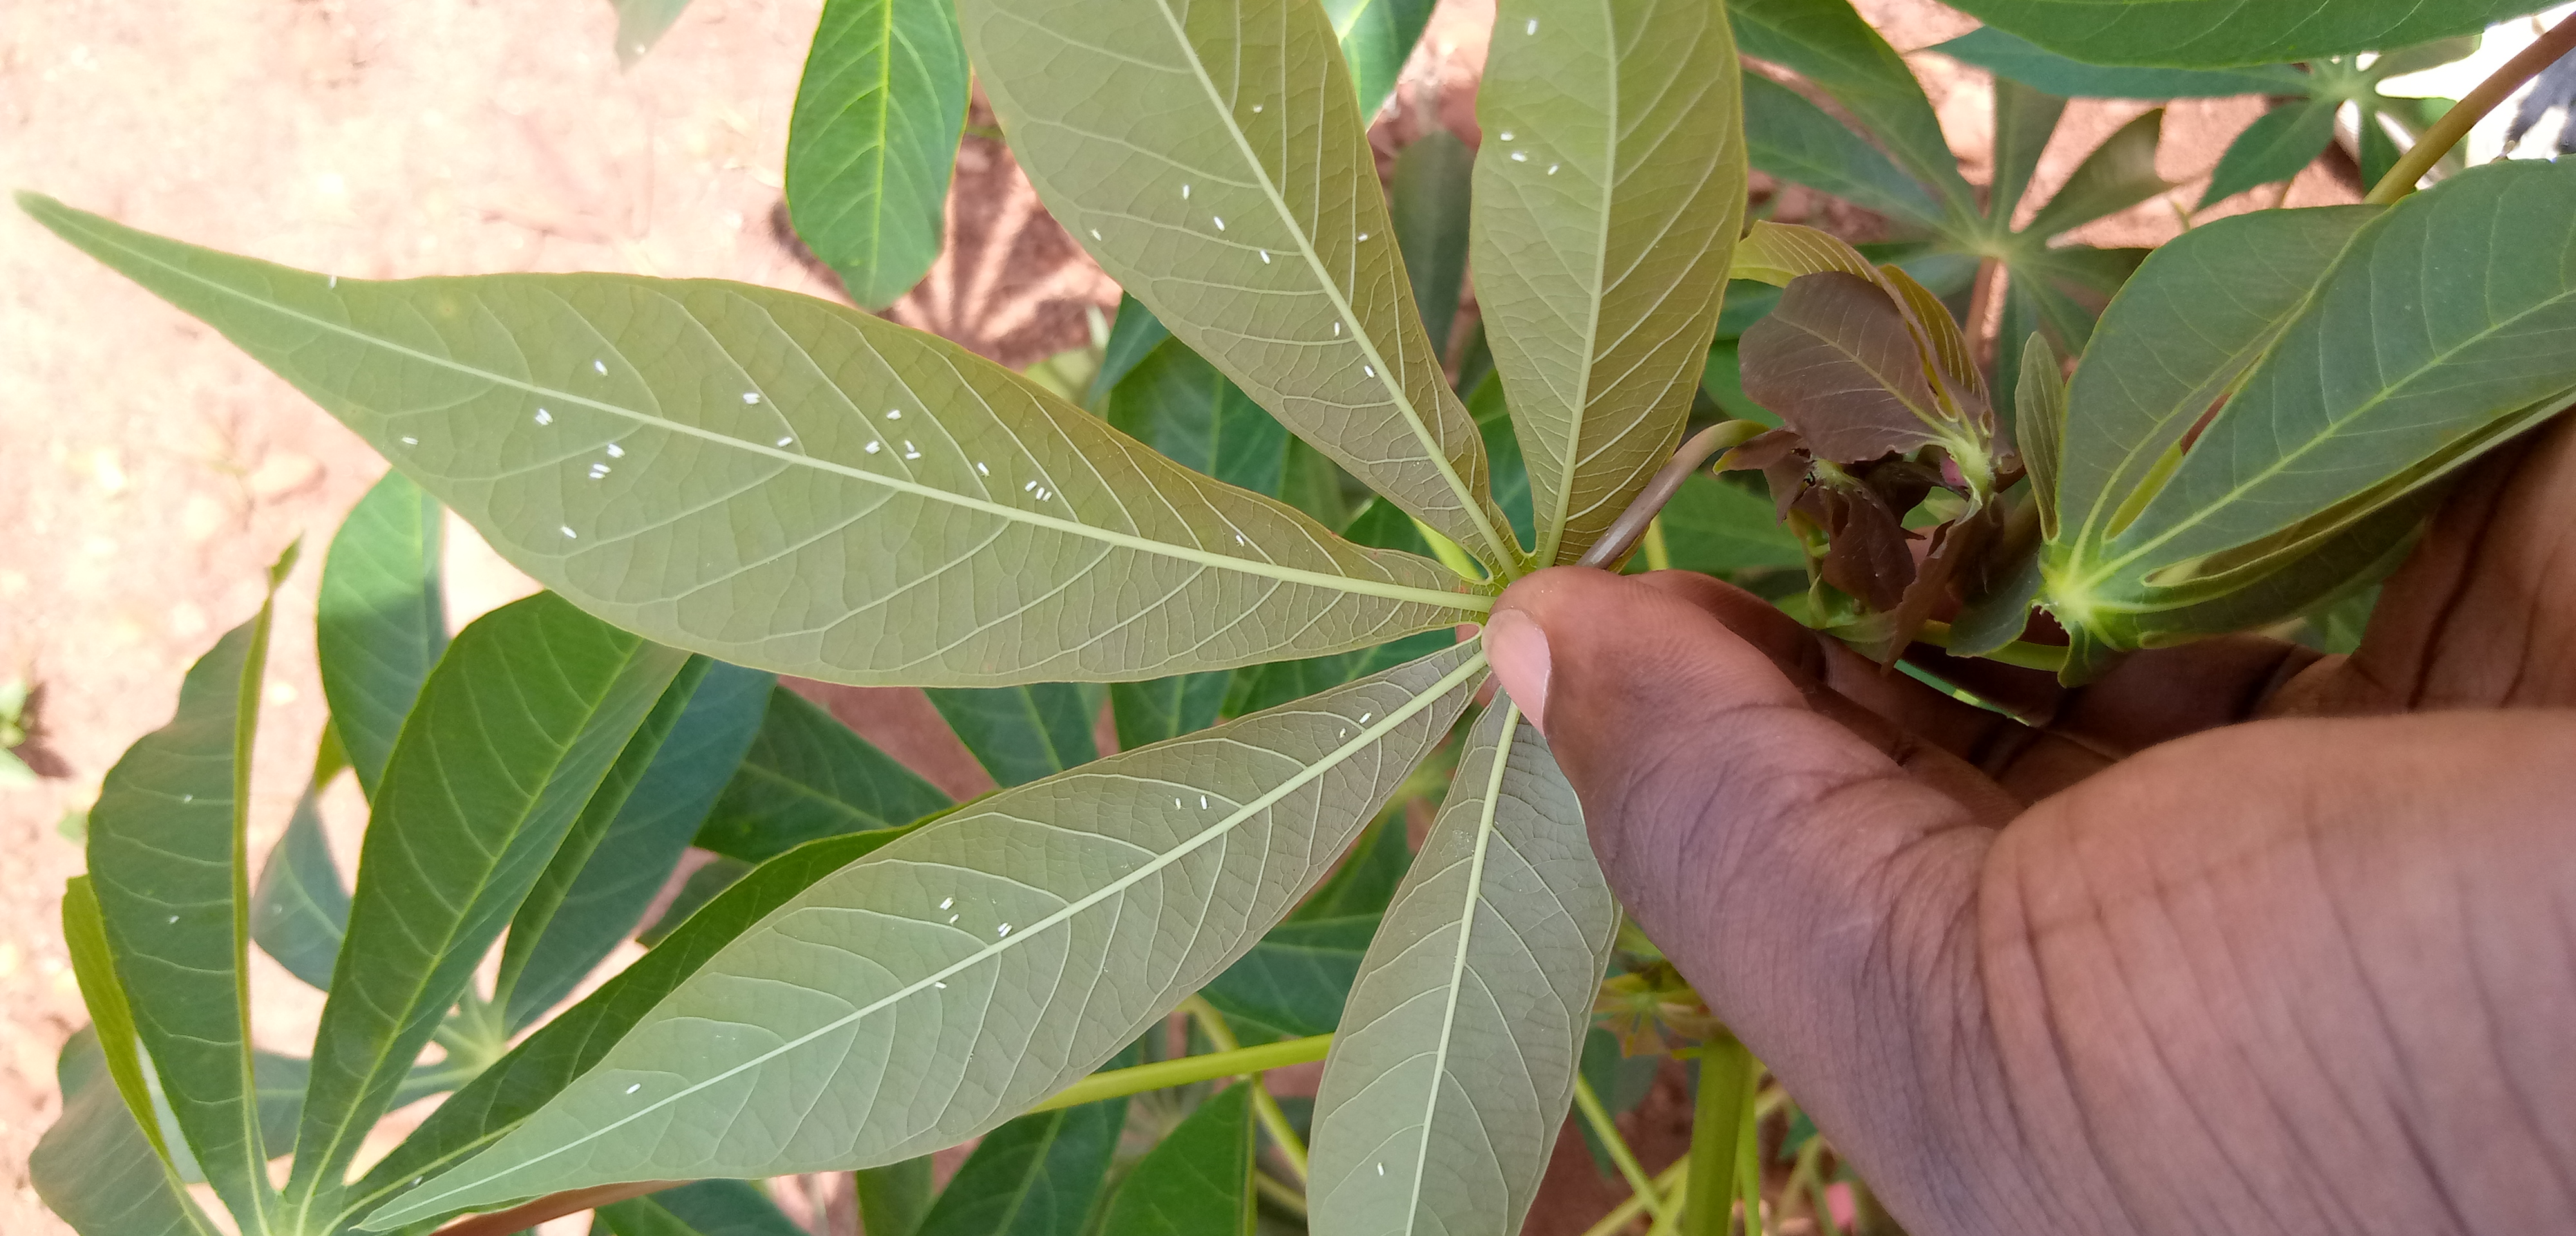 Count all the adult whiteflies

48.